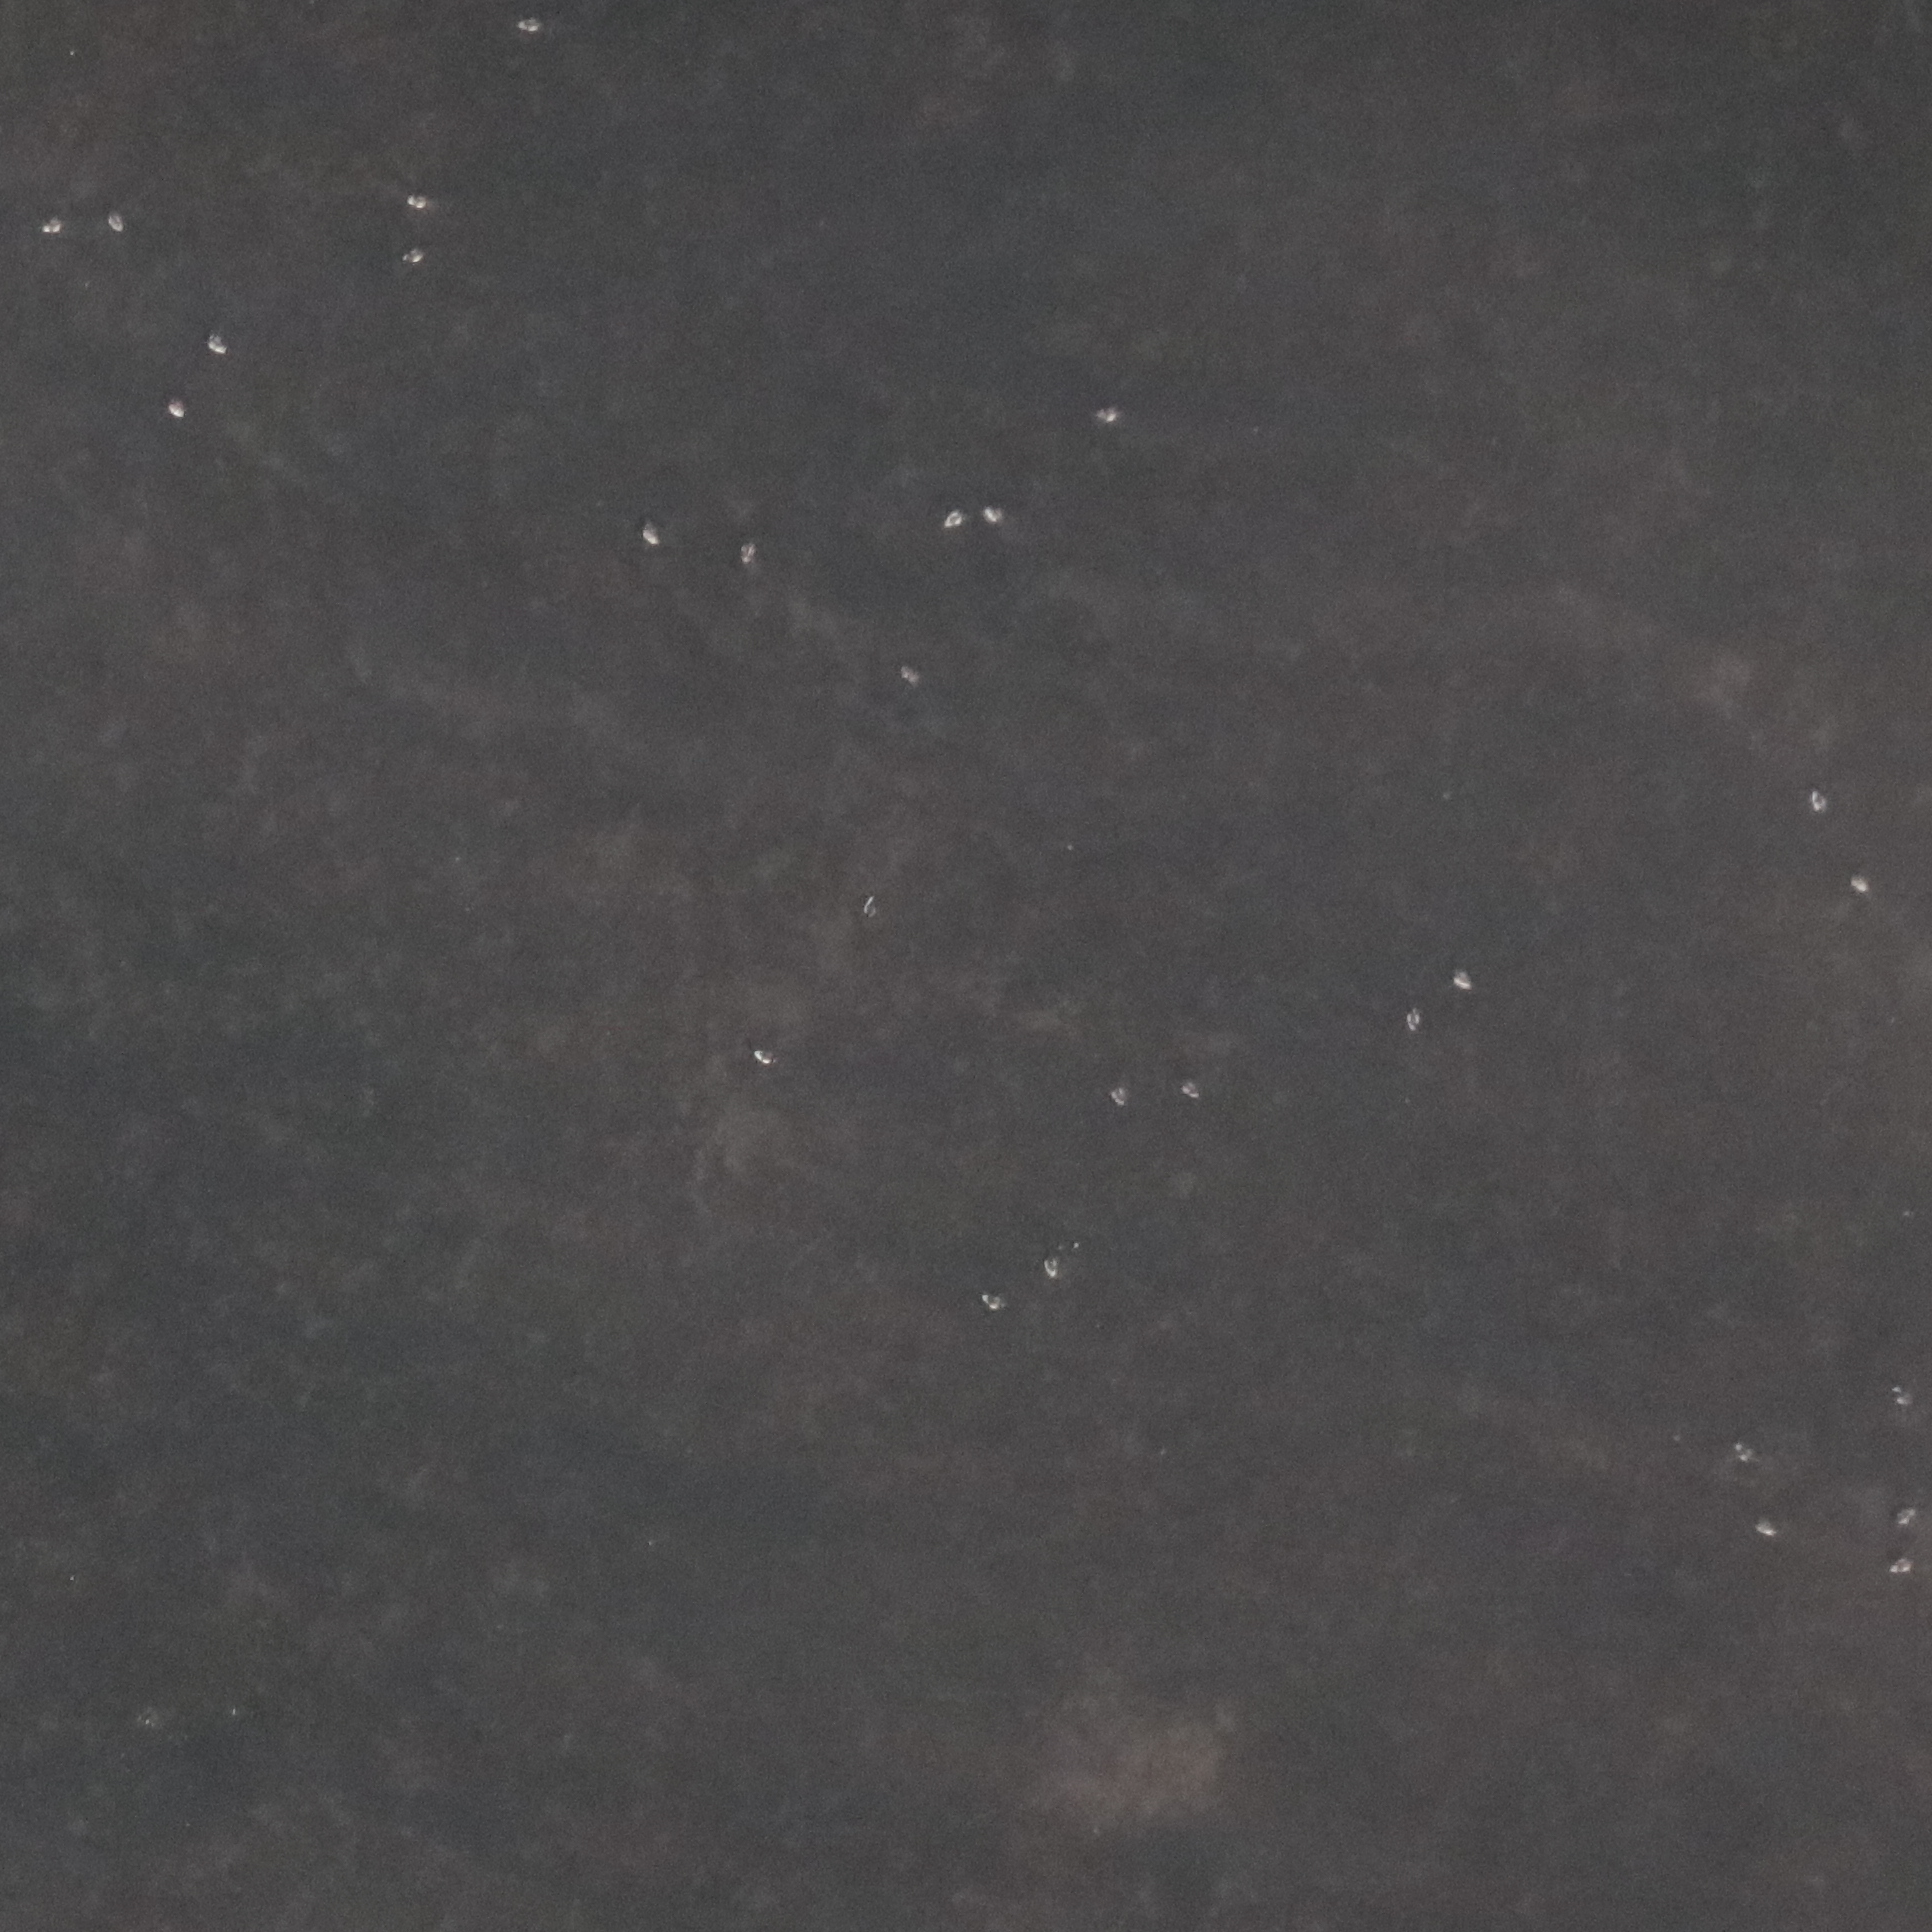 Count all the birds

28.